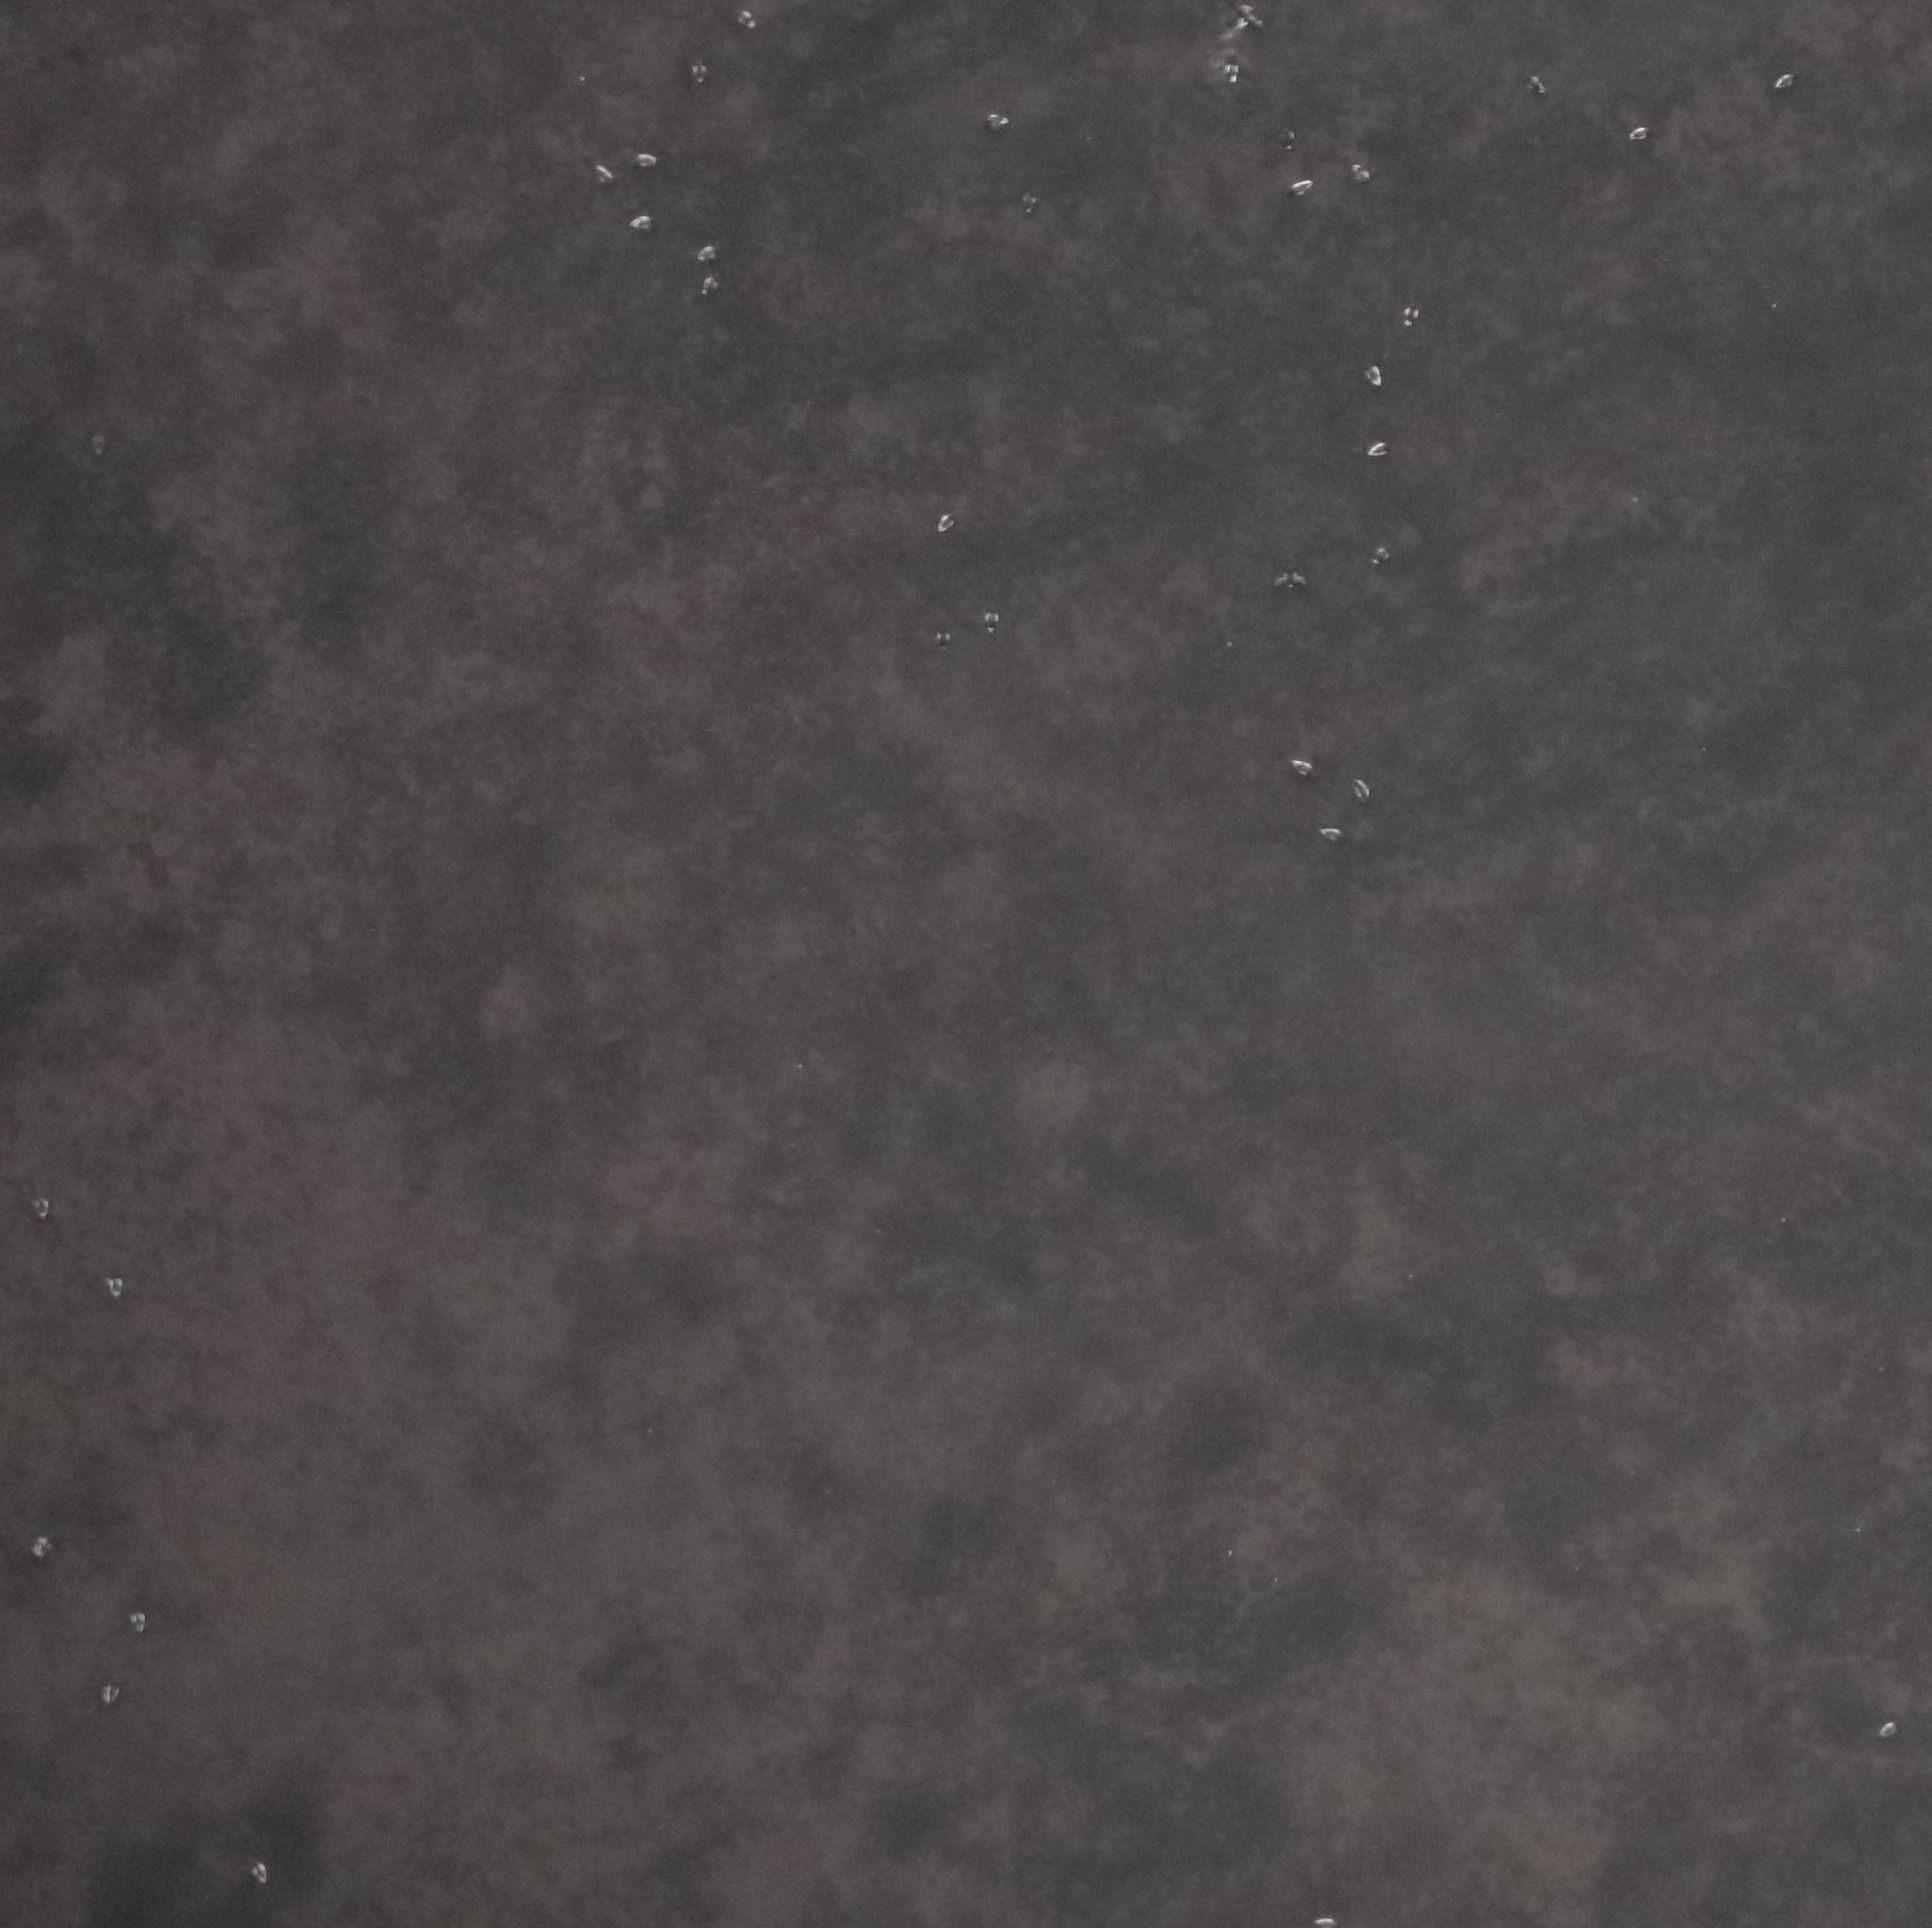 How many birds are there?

36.